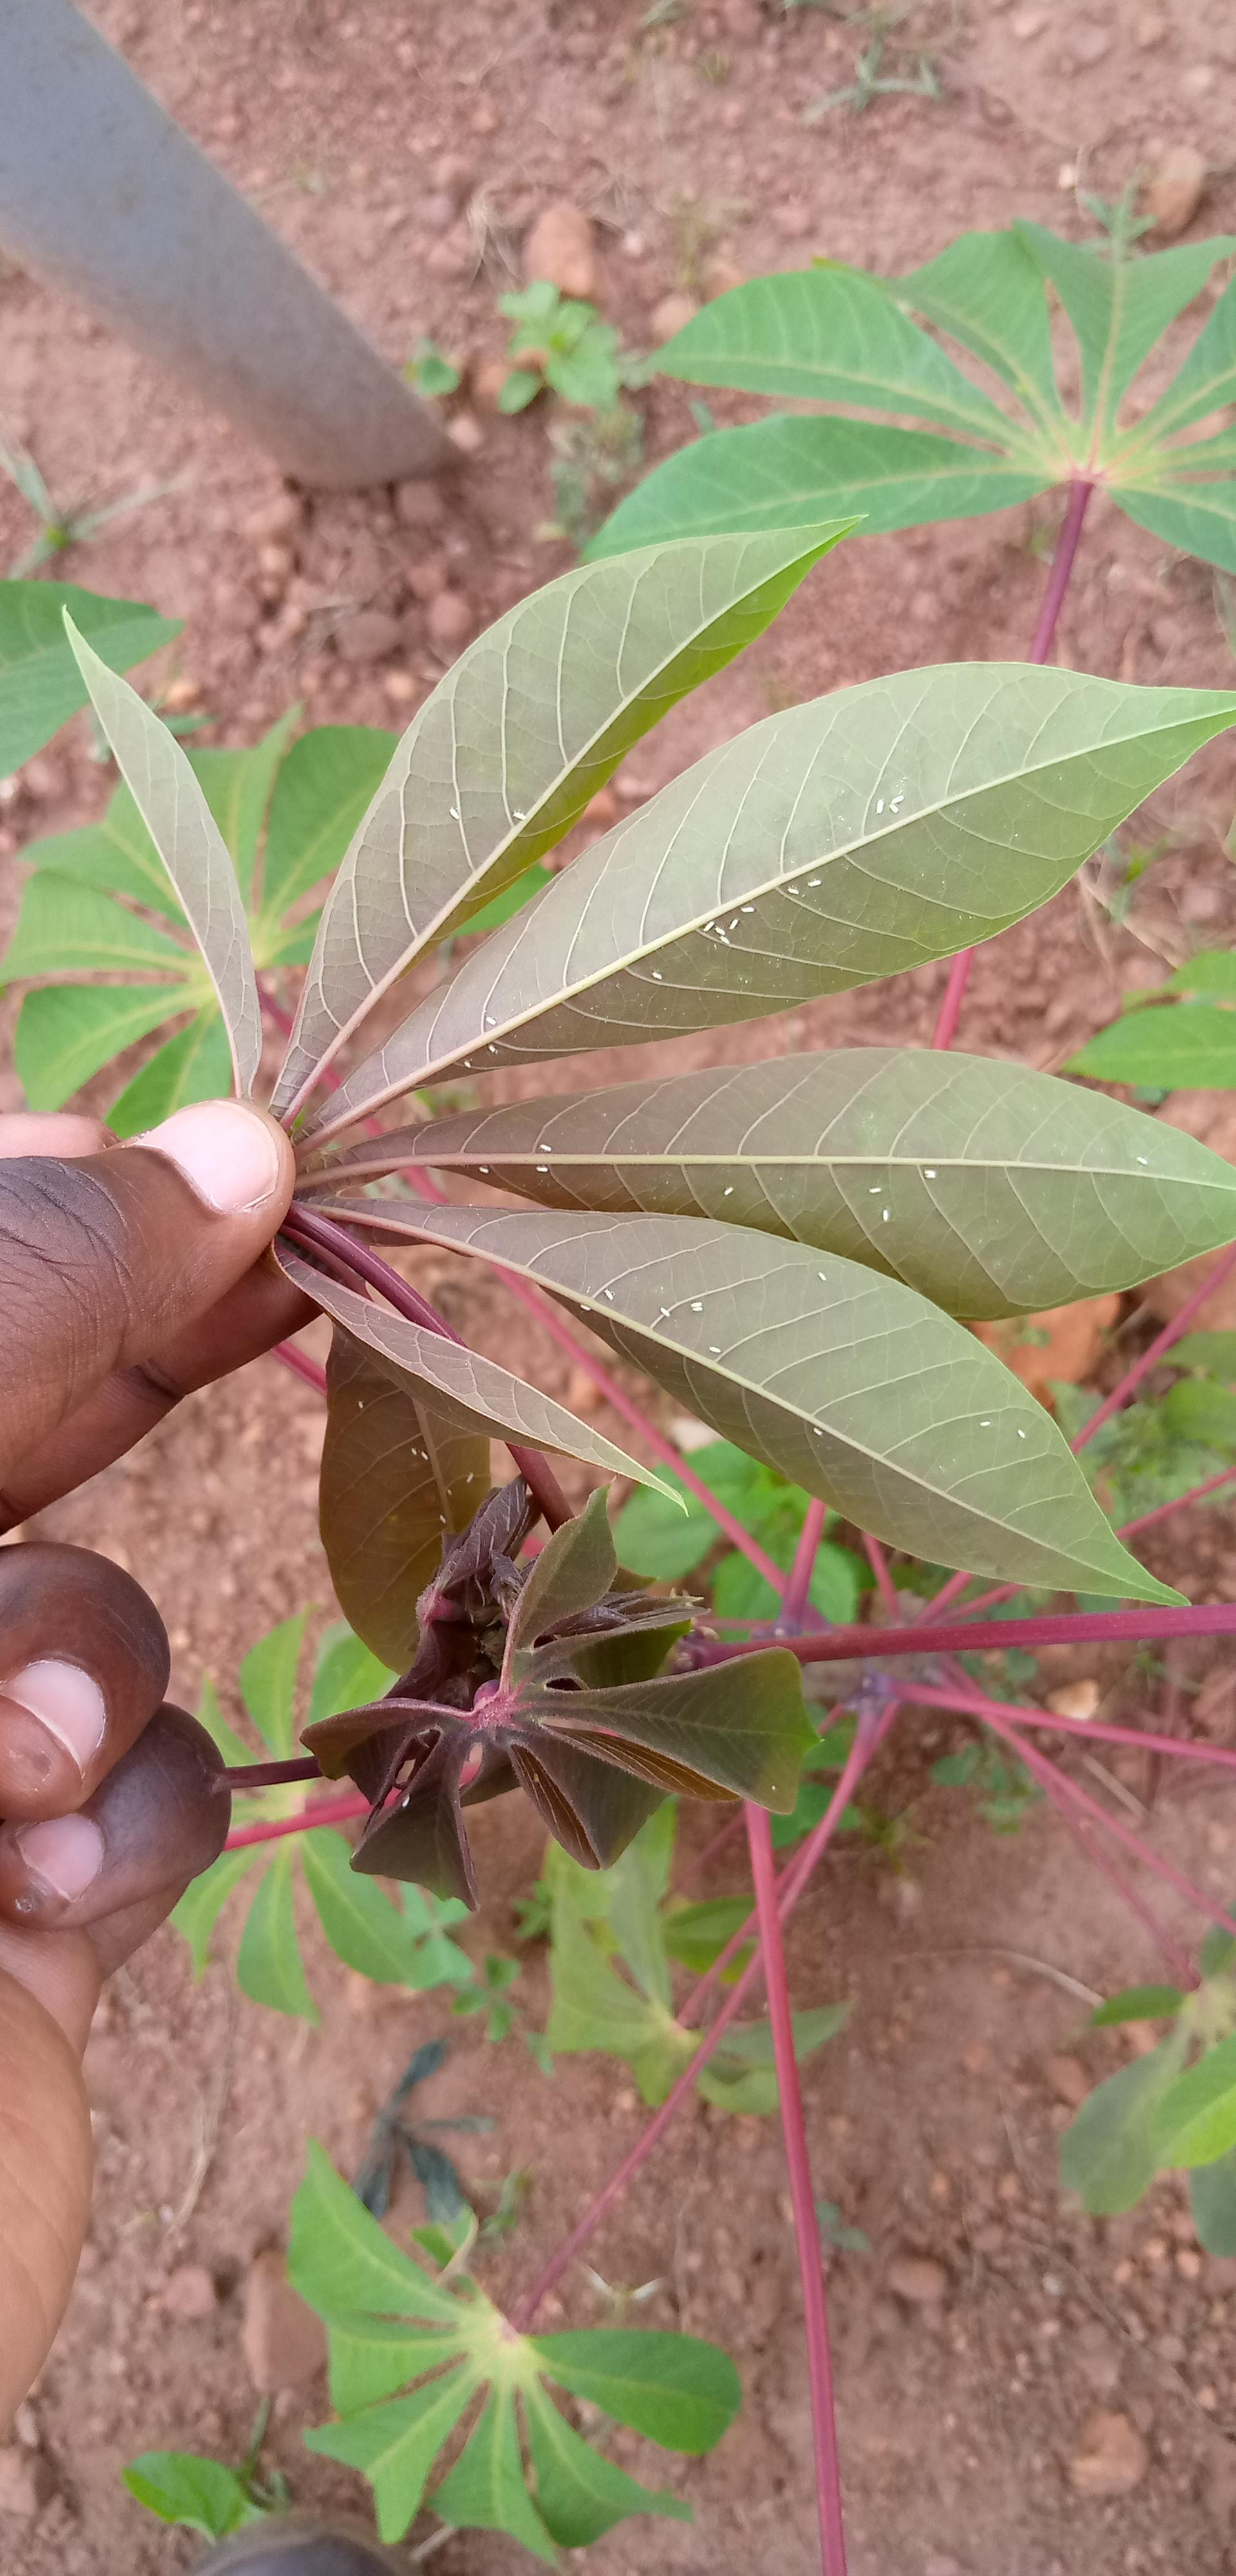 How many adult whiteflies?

41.